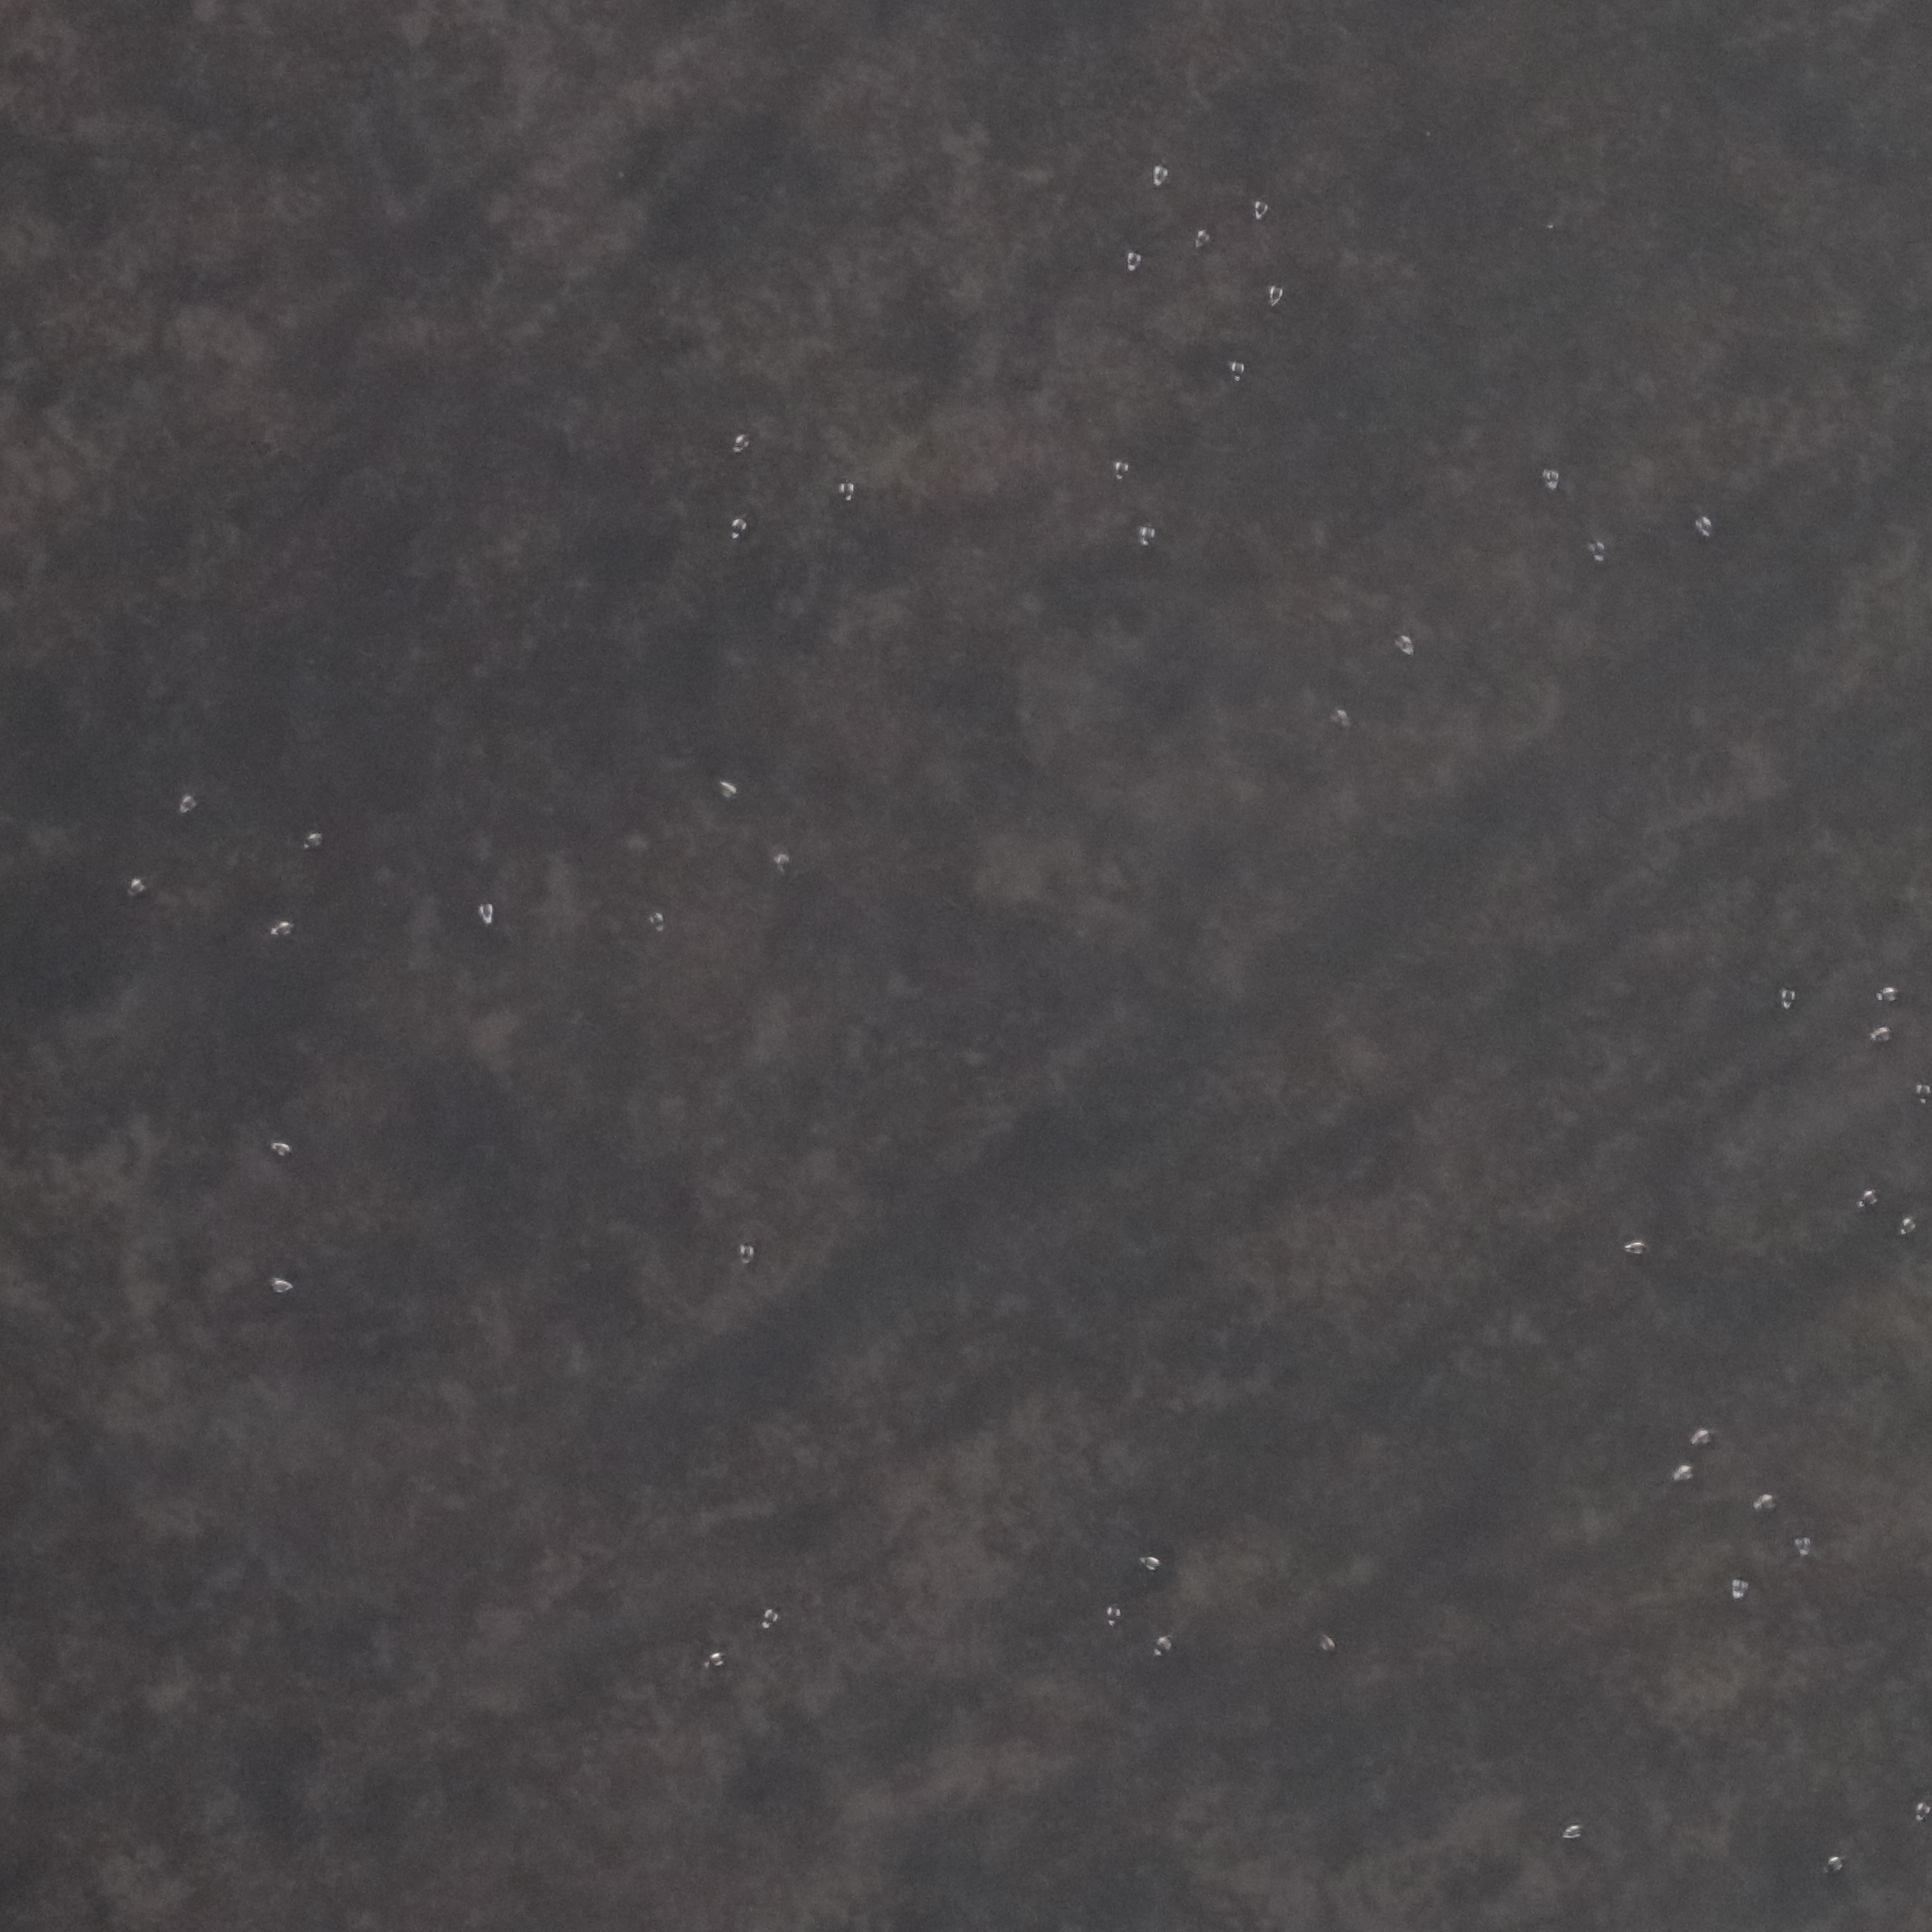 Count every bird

47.